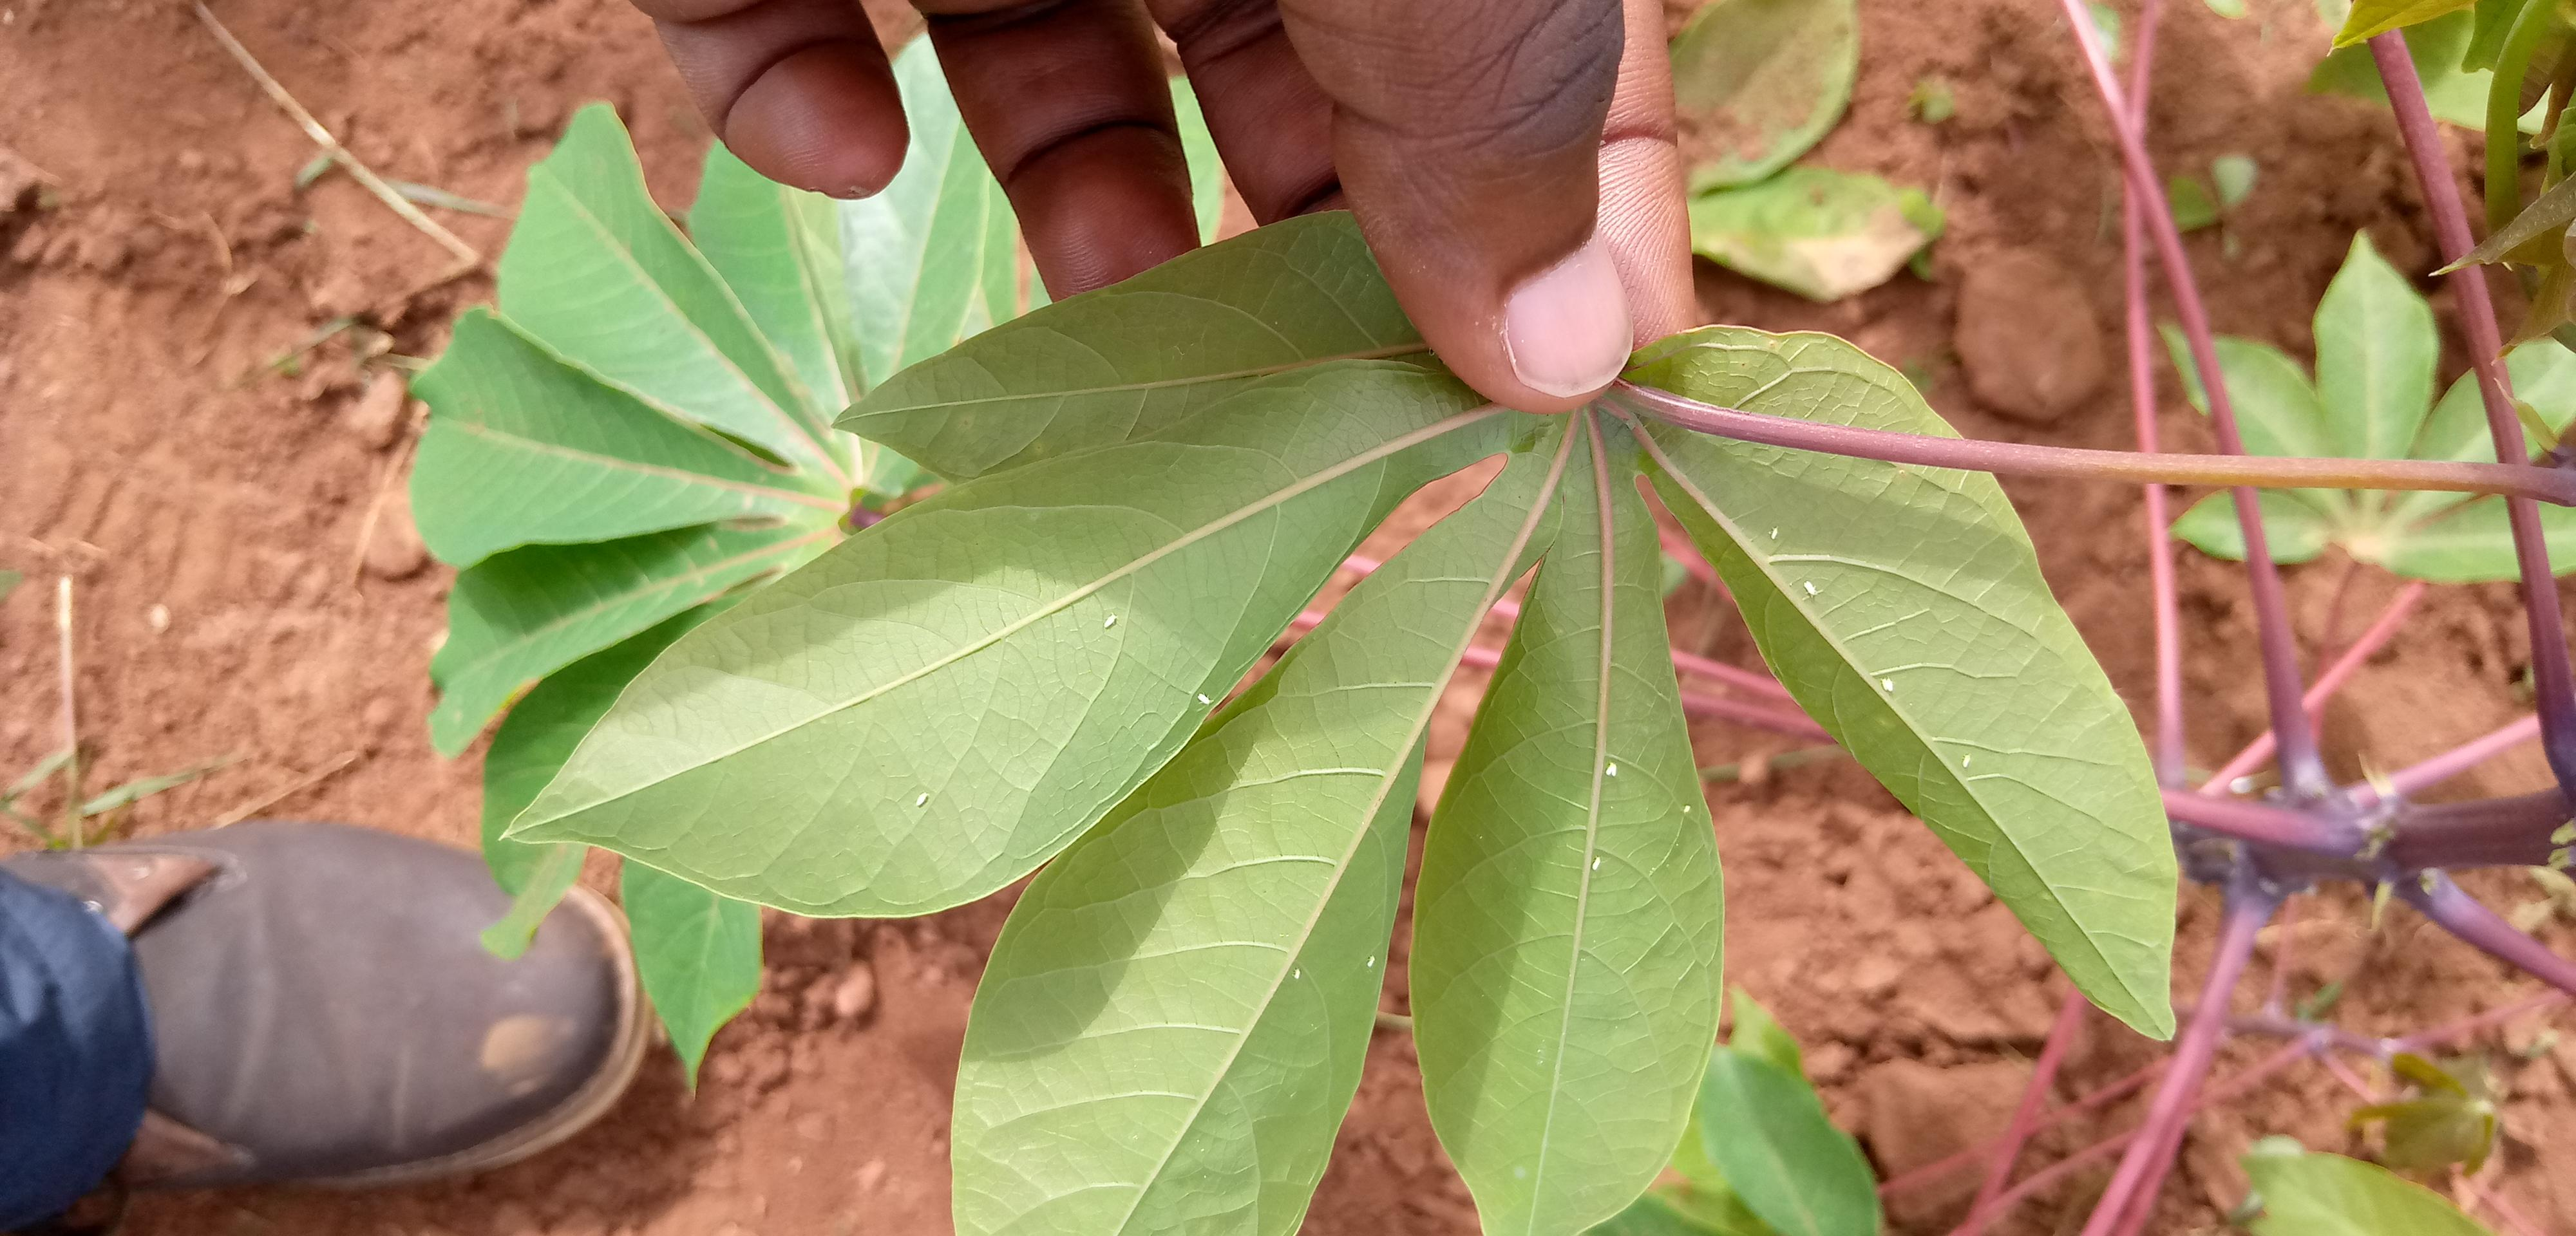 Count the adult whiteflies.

12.